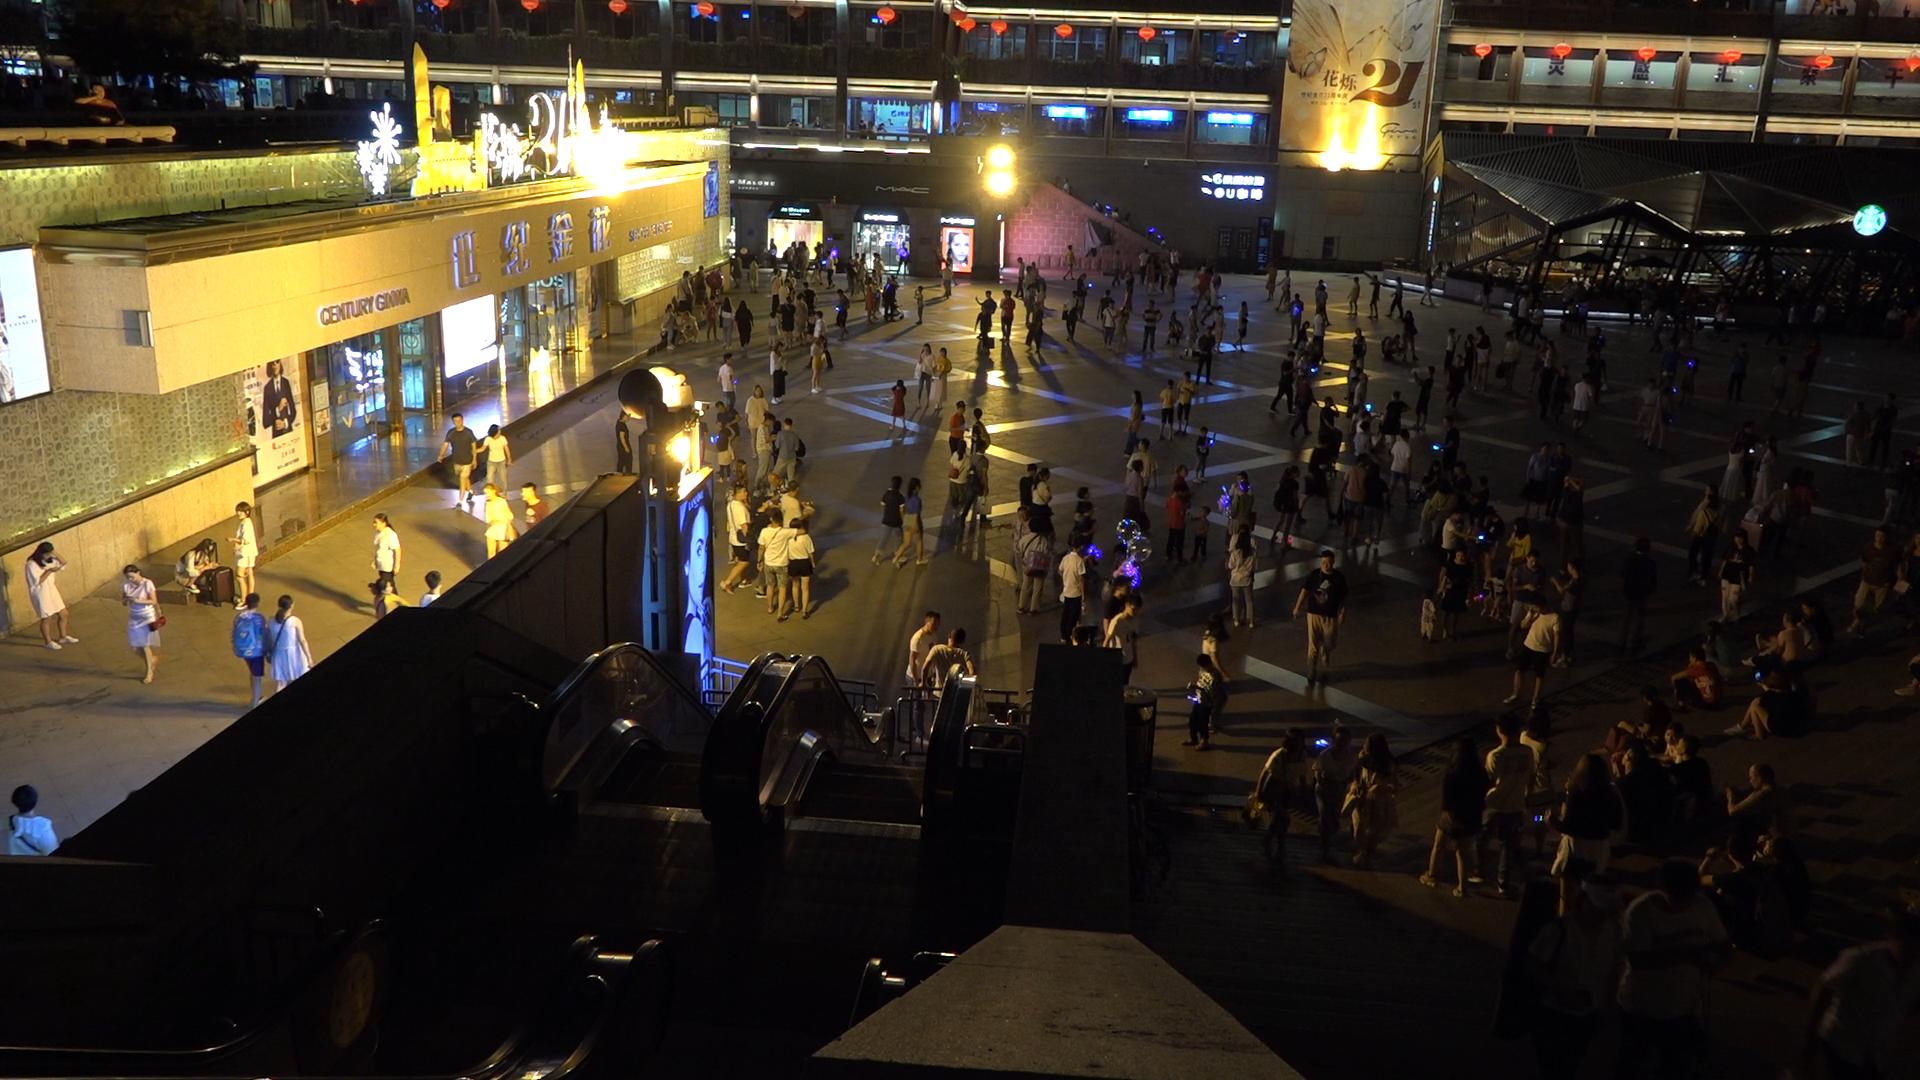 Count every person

261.